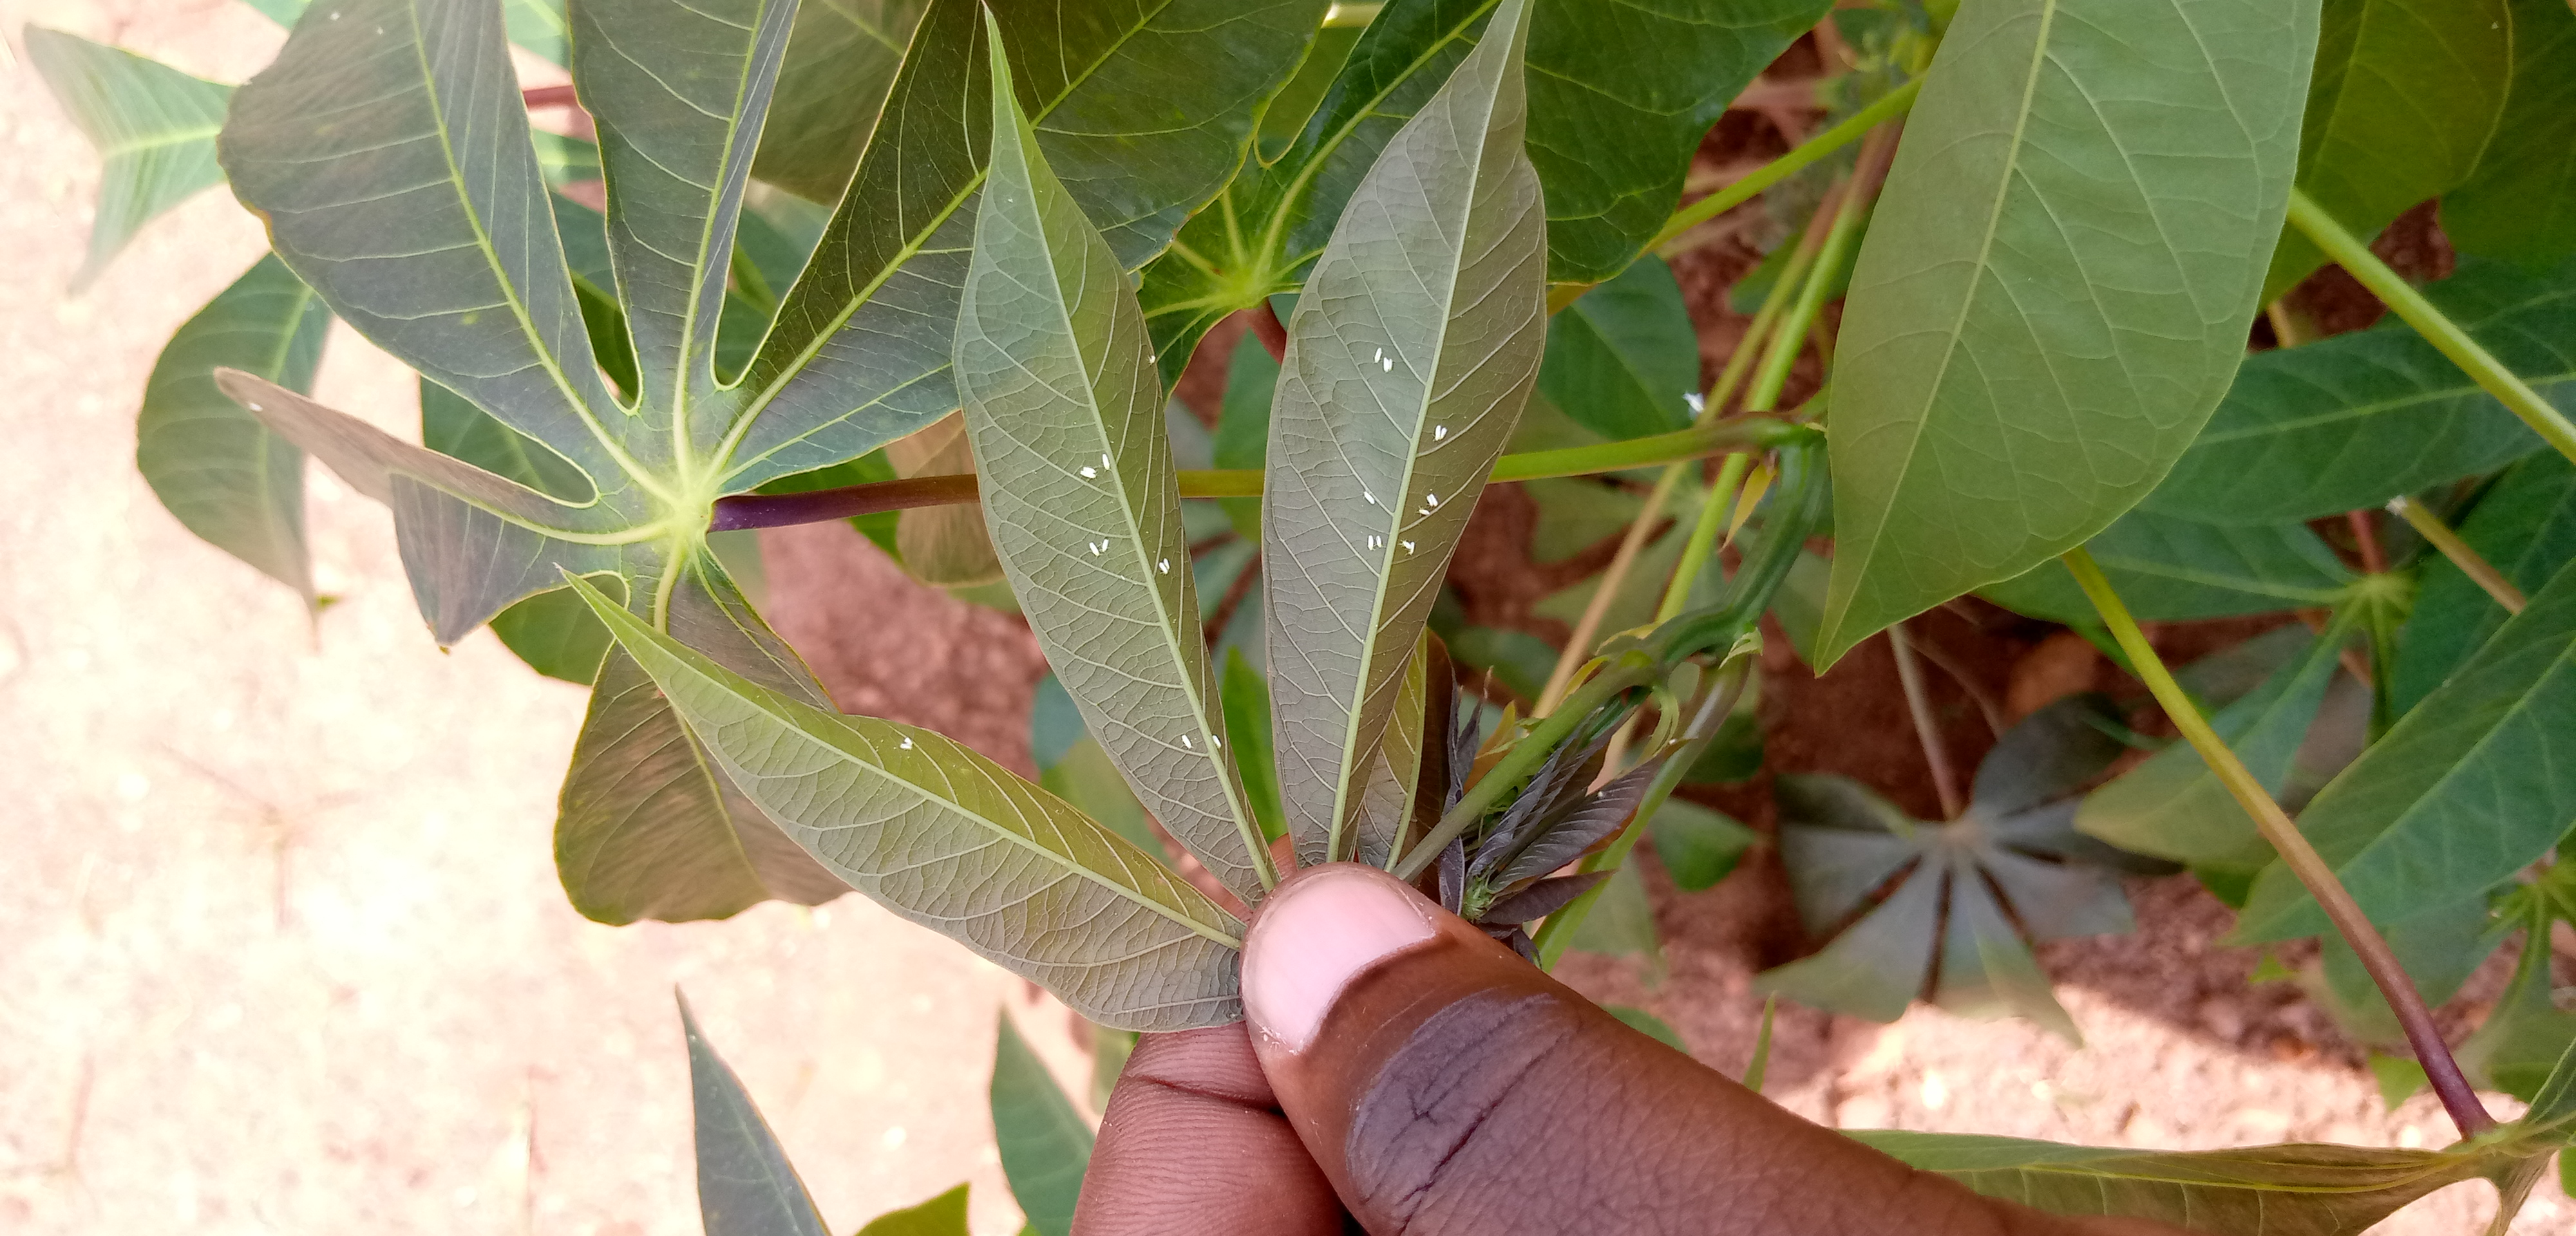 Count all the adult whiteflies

25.